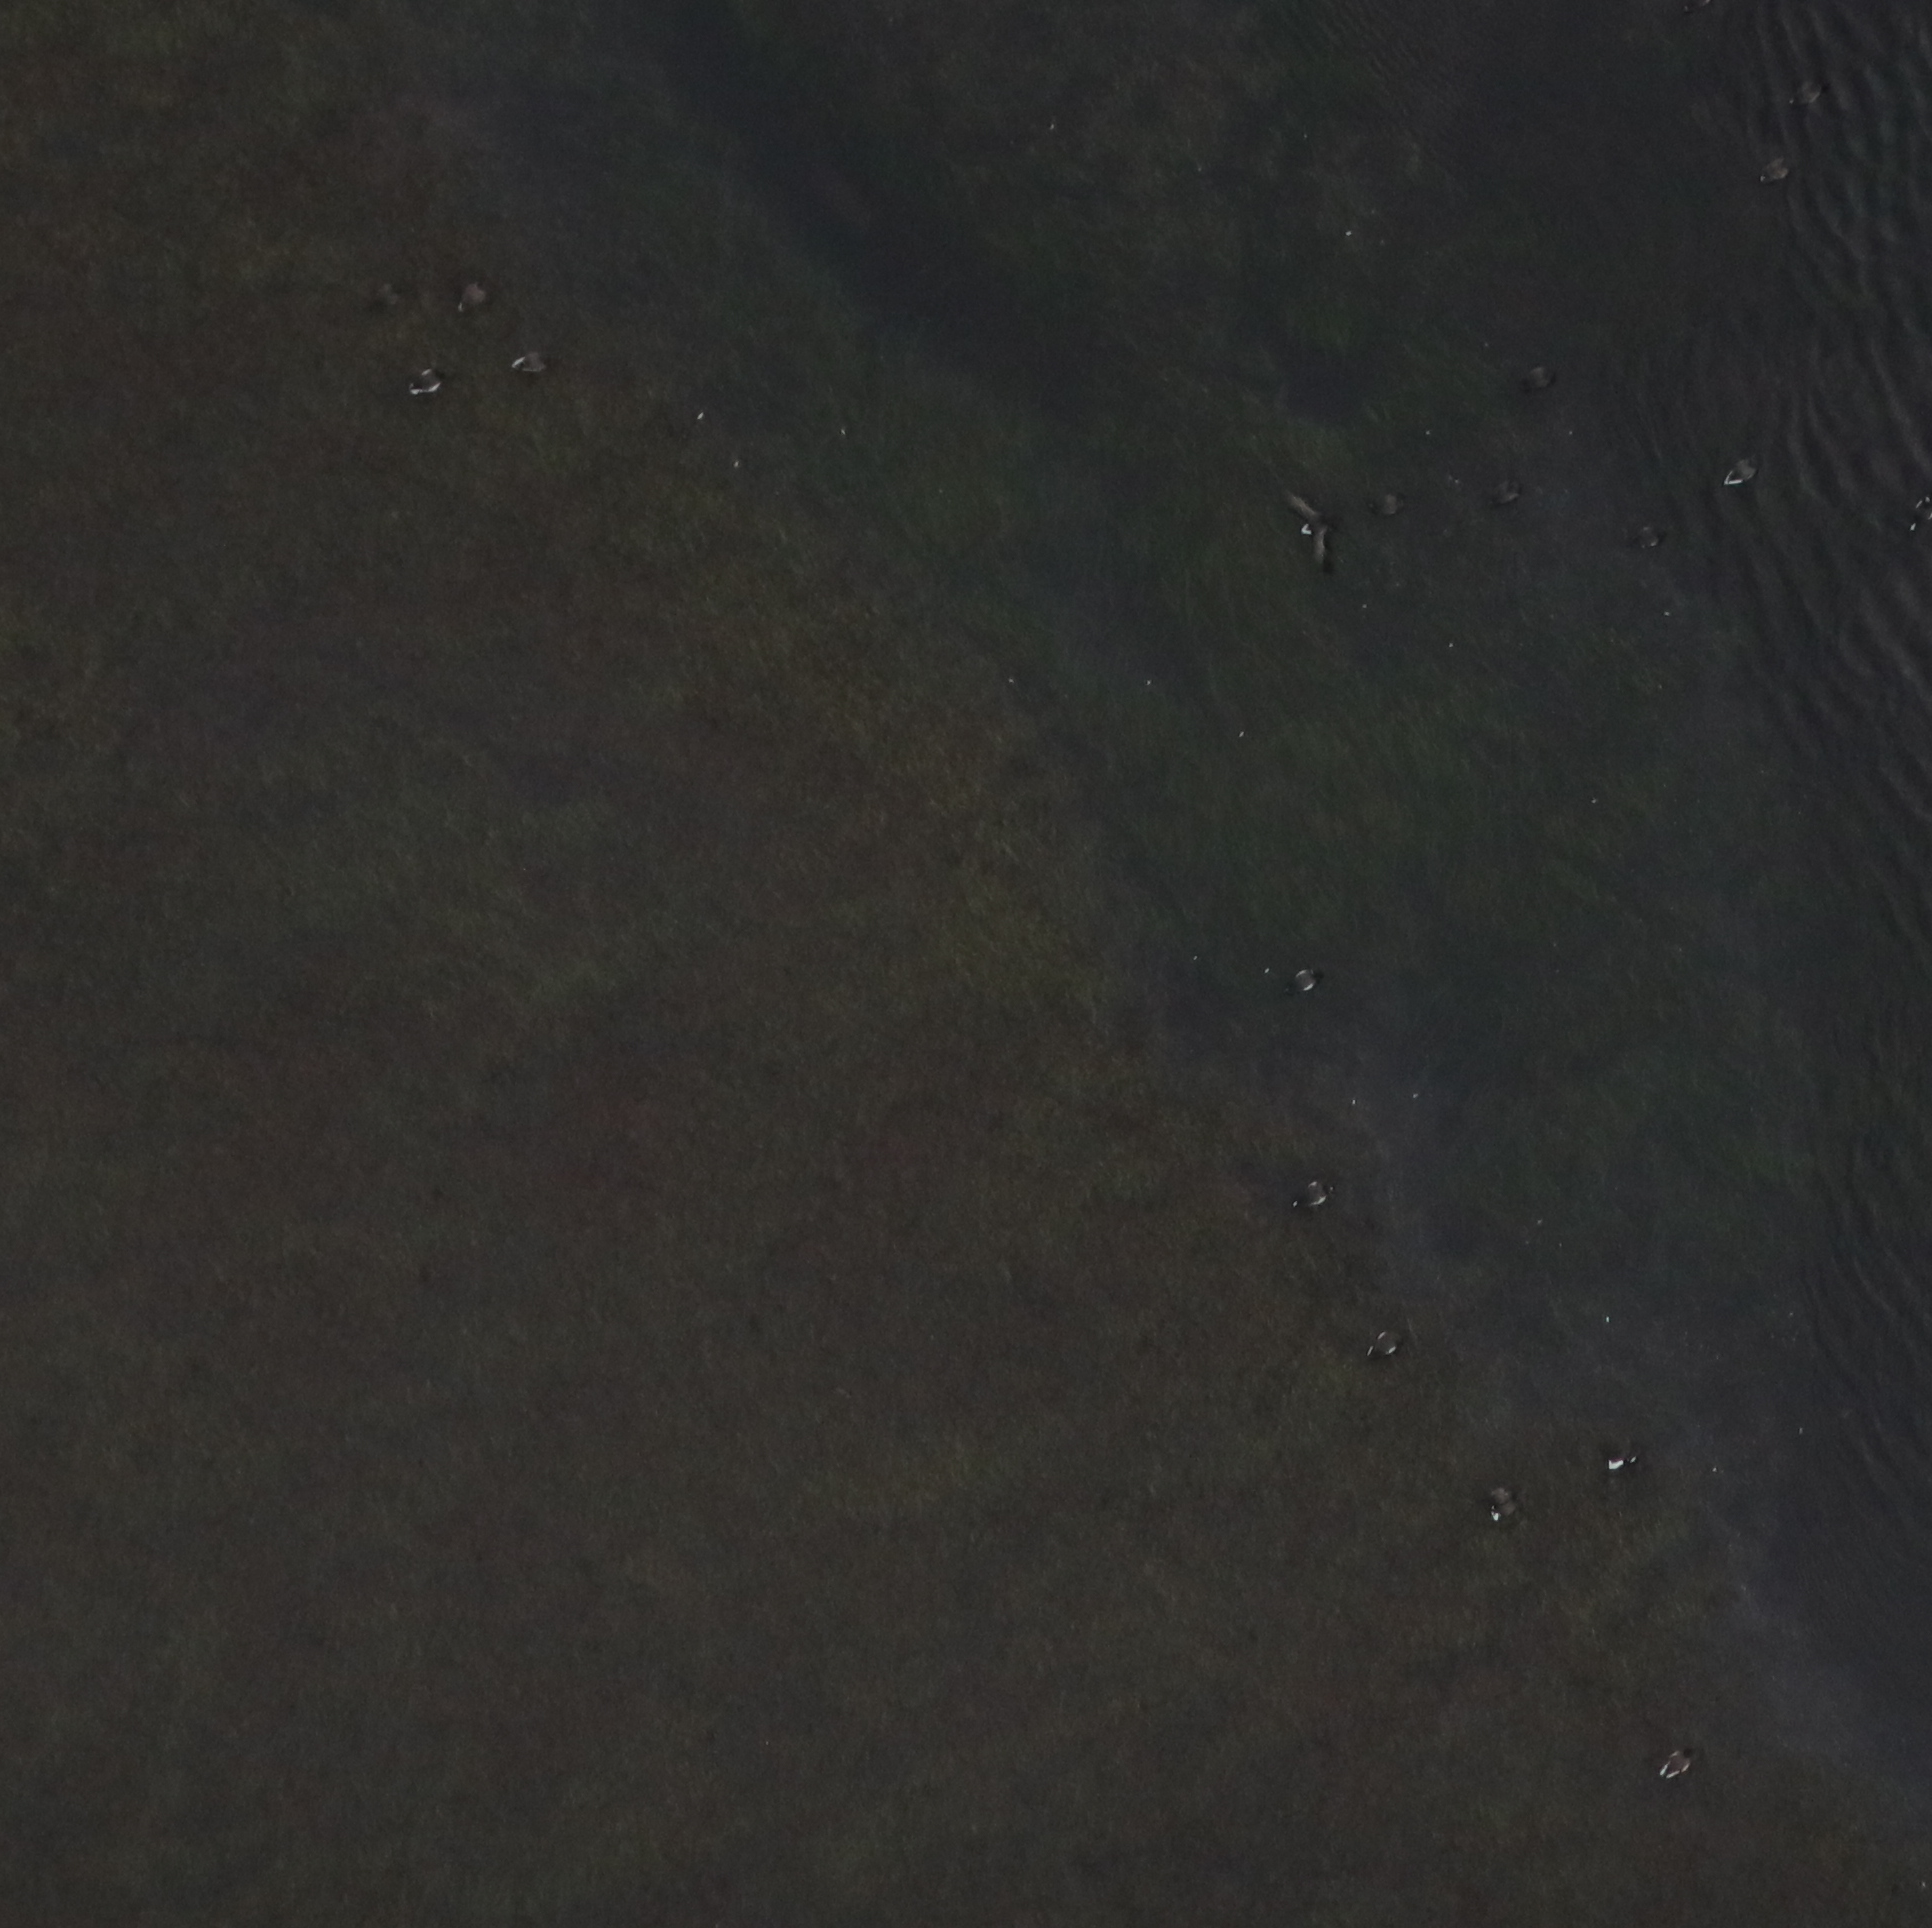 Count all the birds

19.